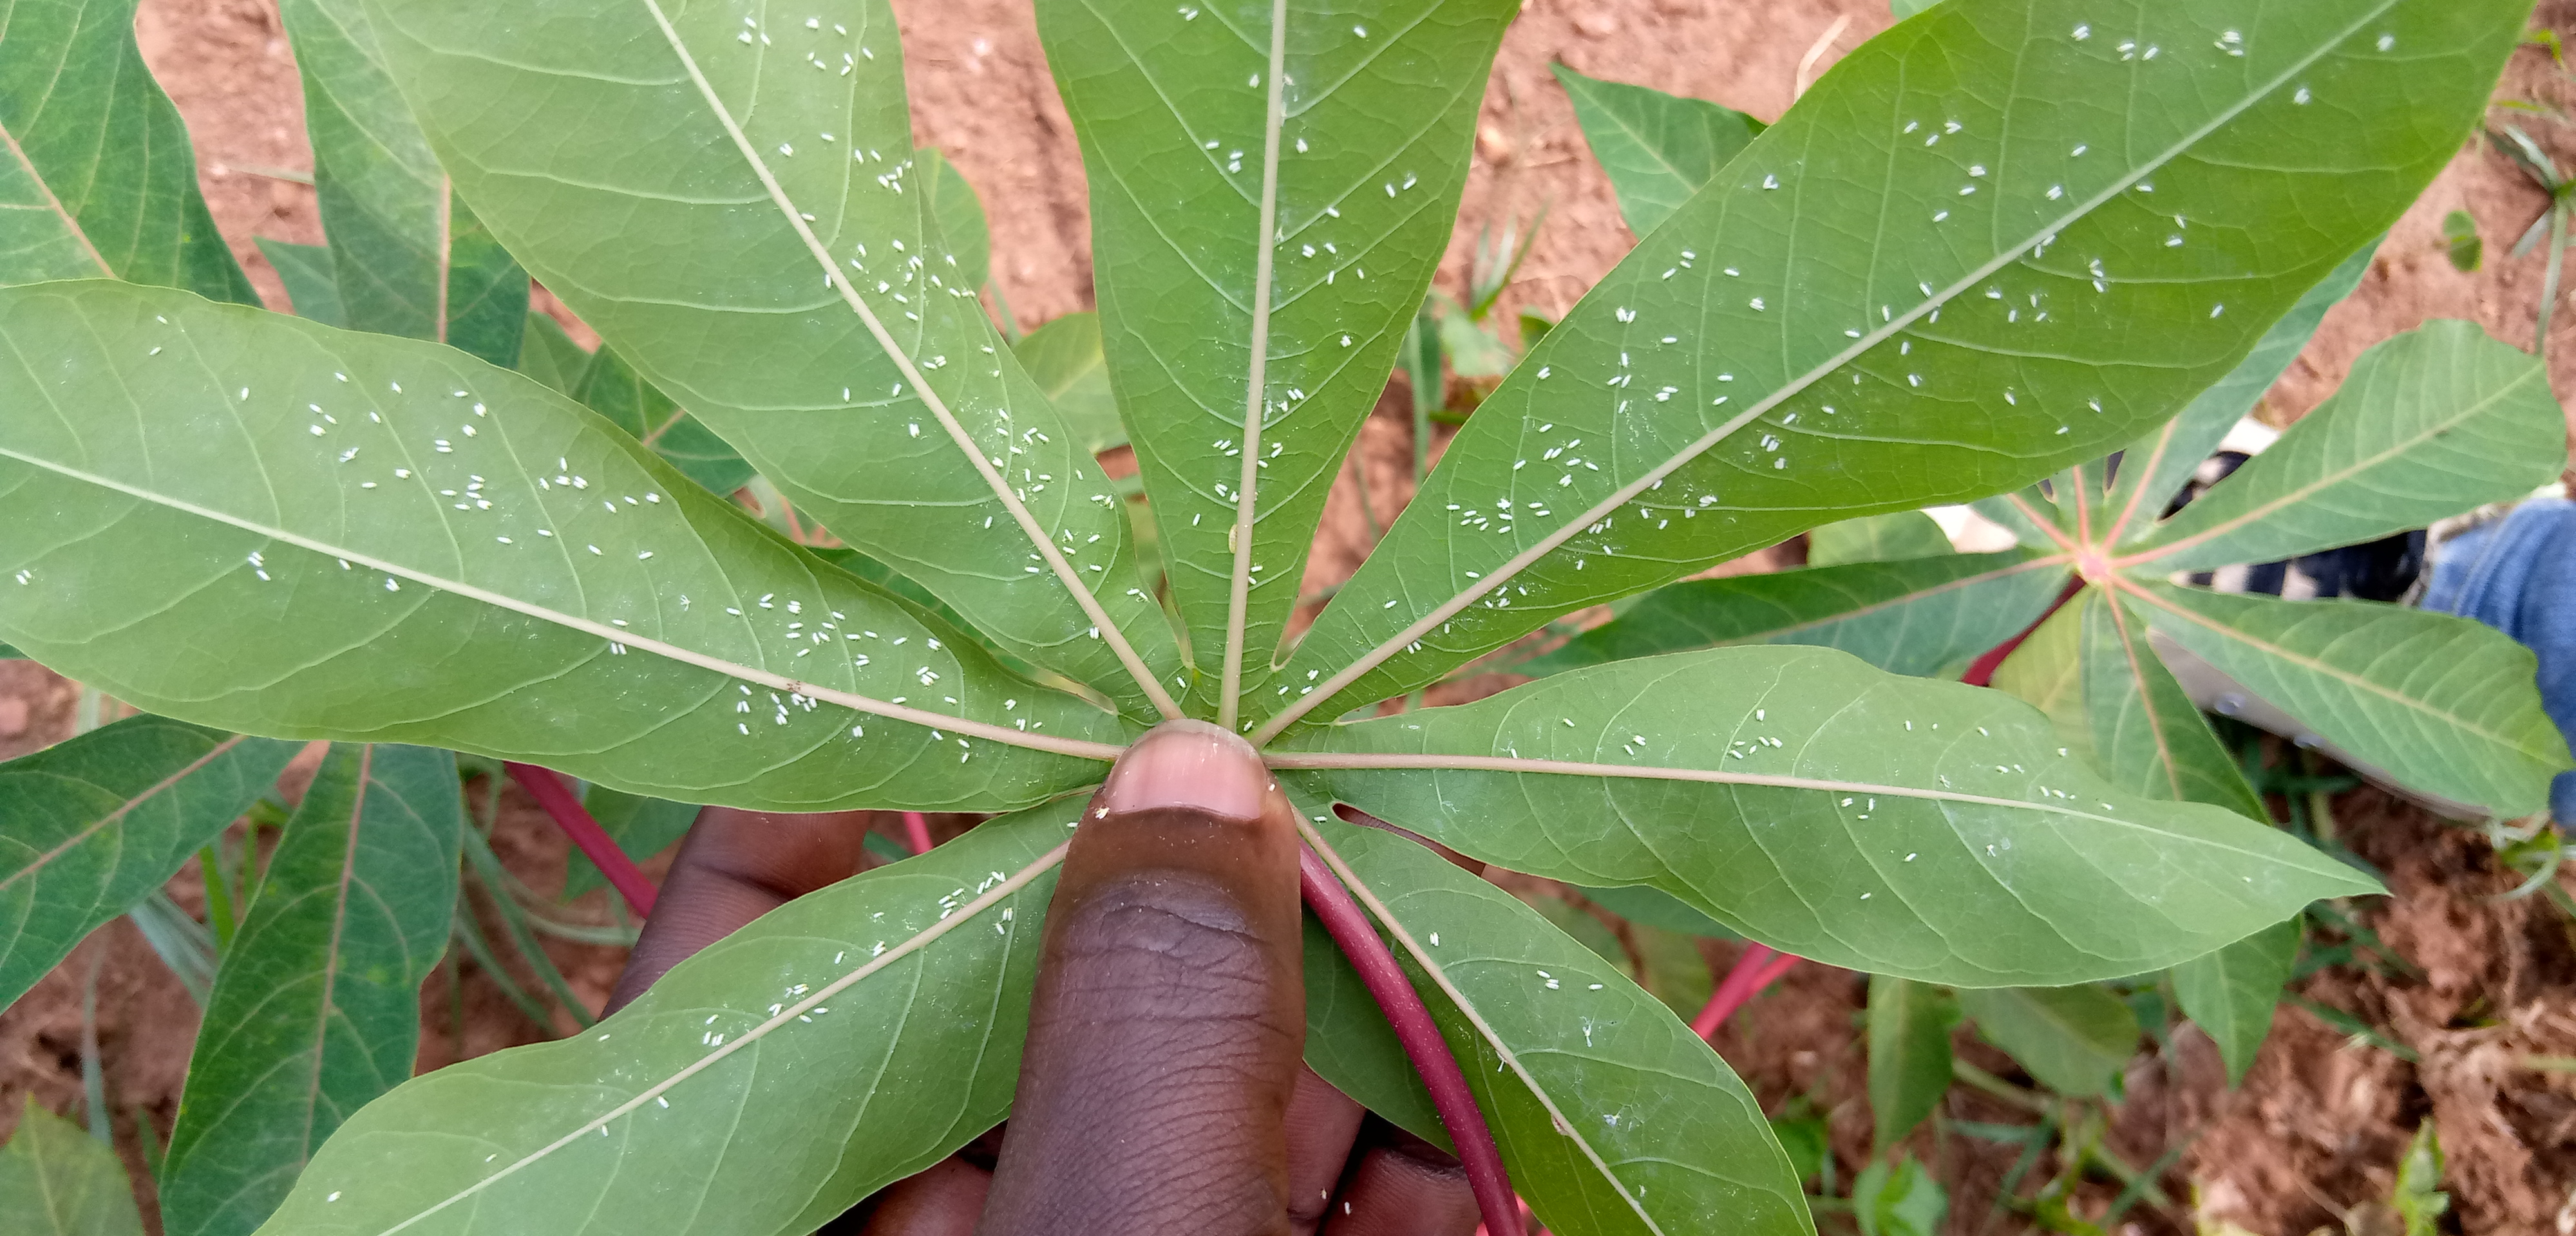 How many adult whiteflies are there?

301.